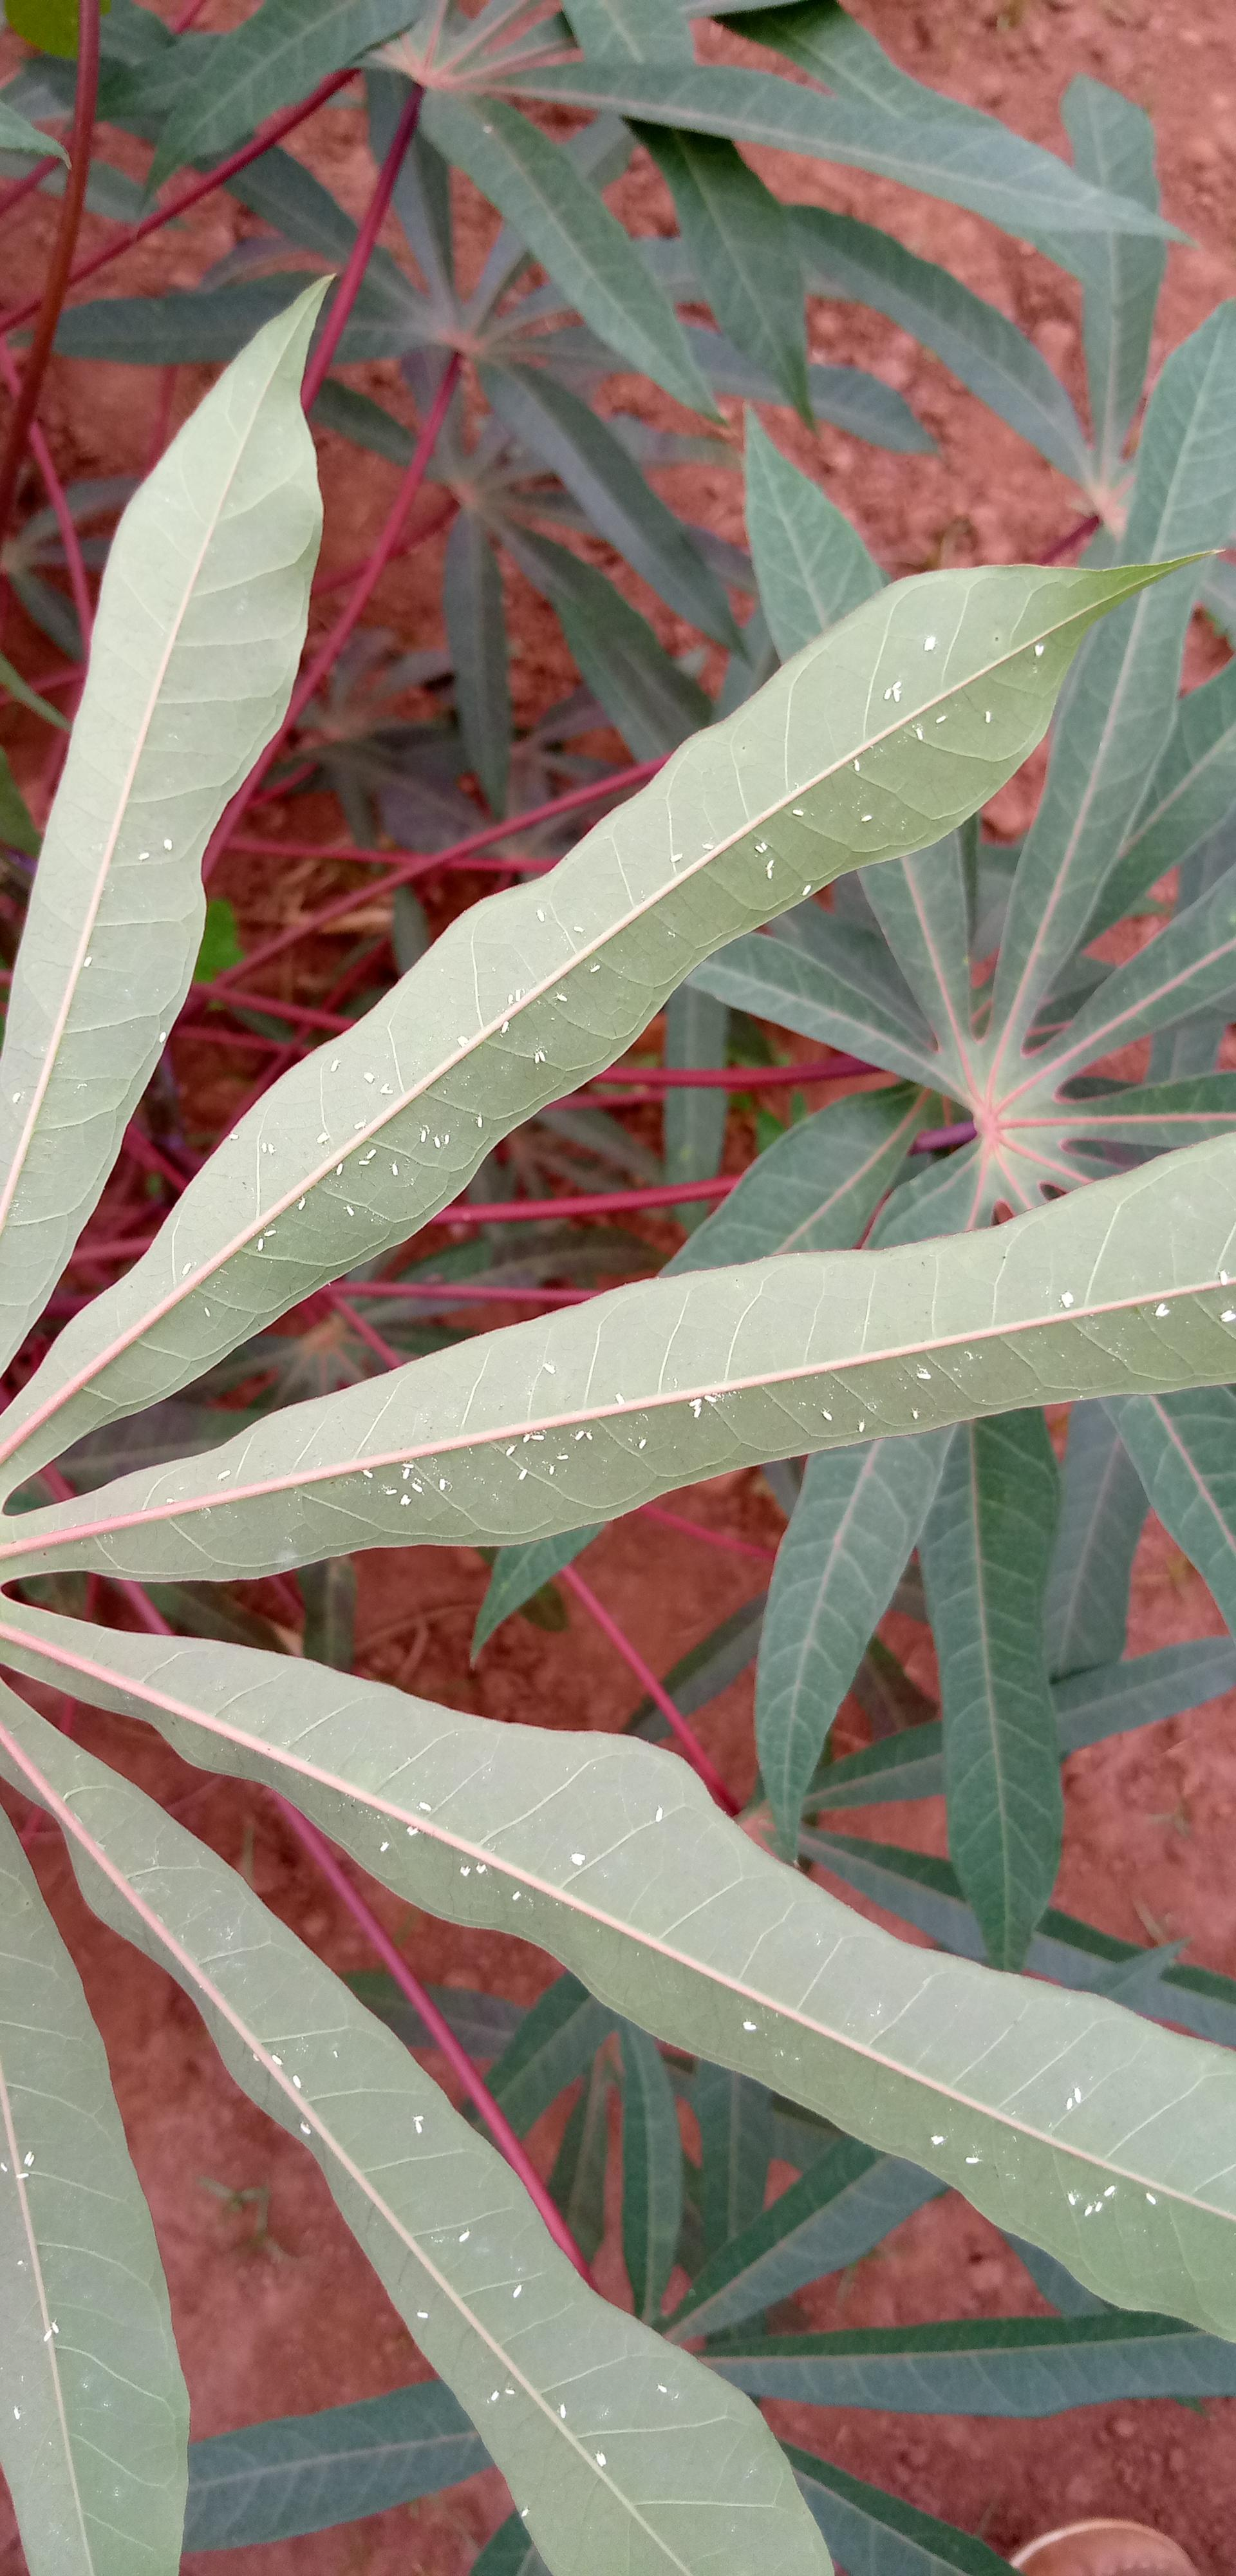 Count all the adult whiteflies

142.